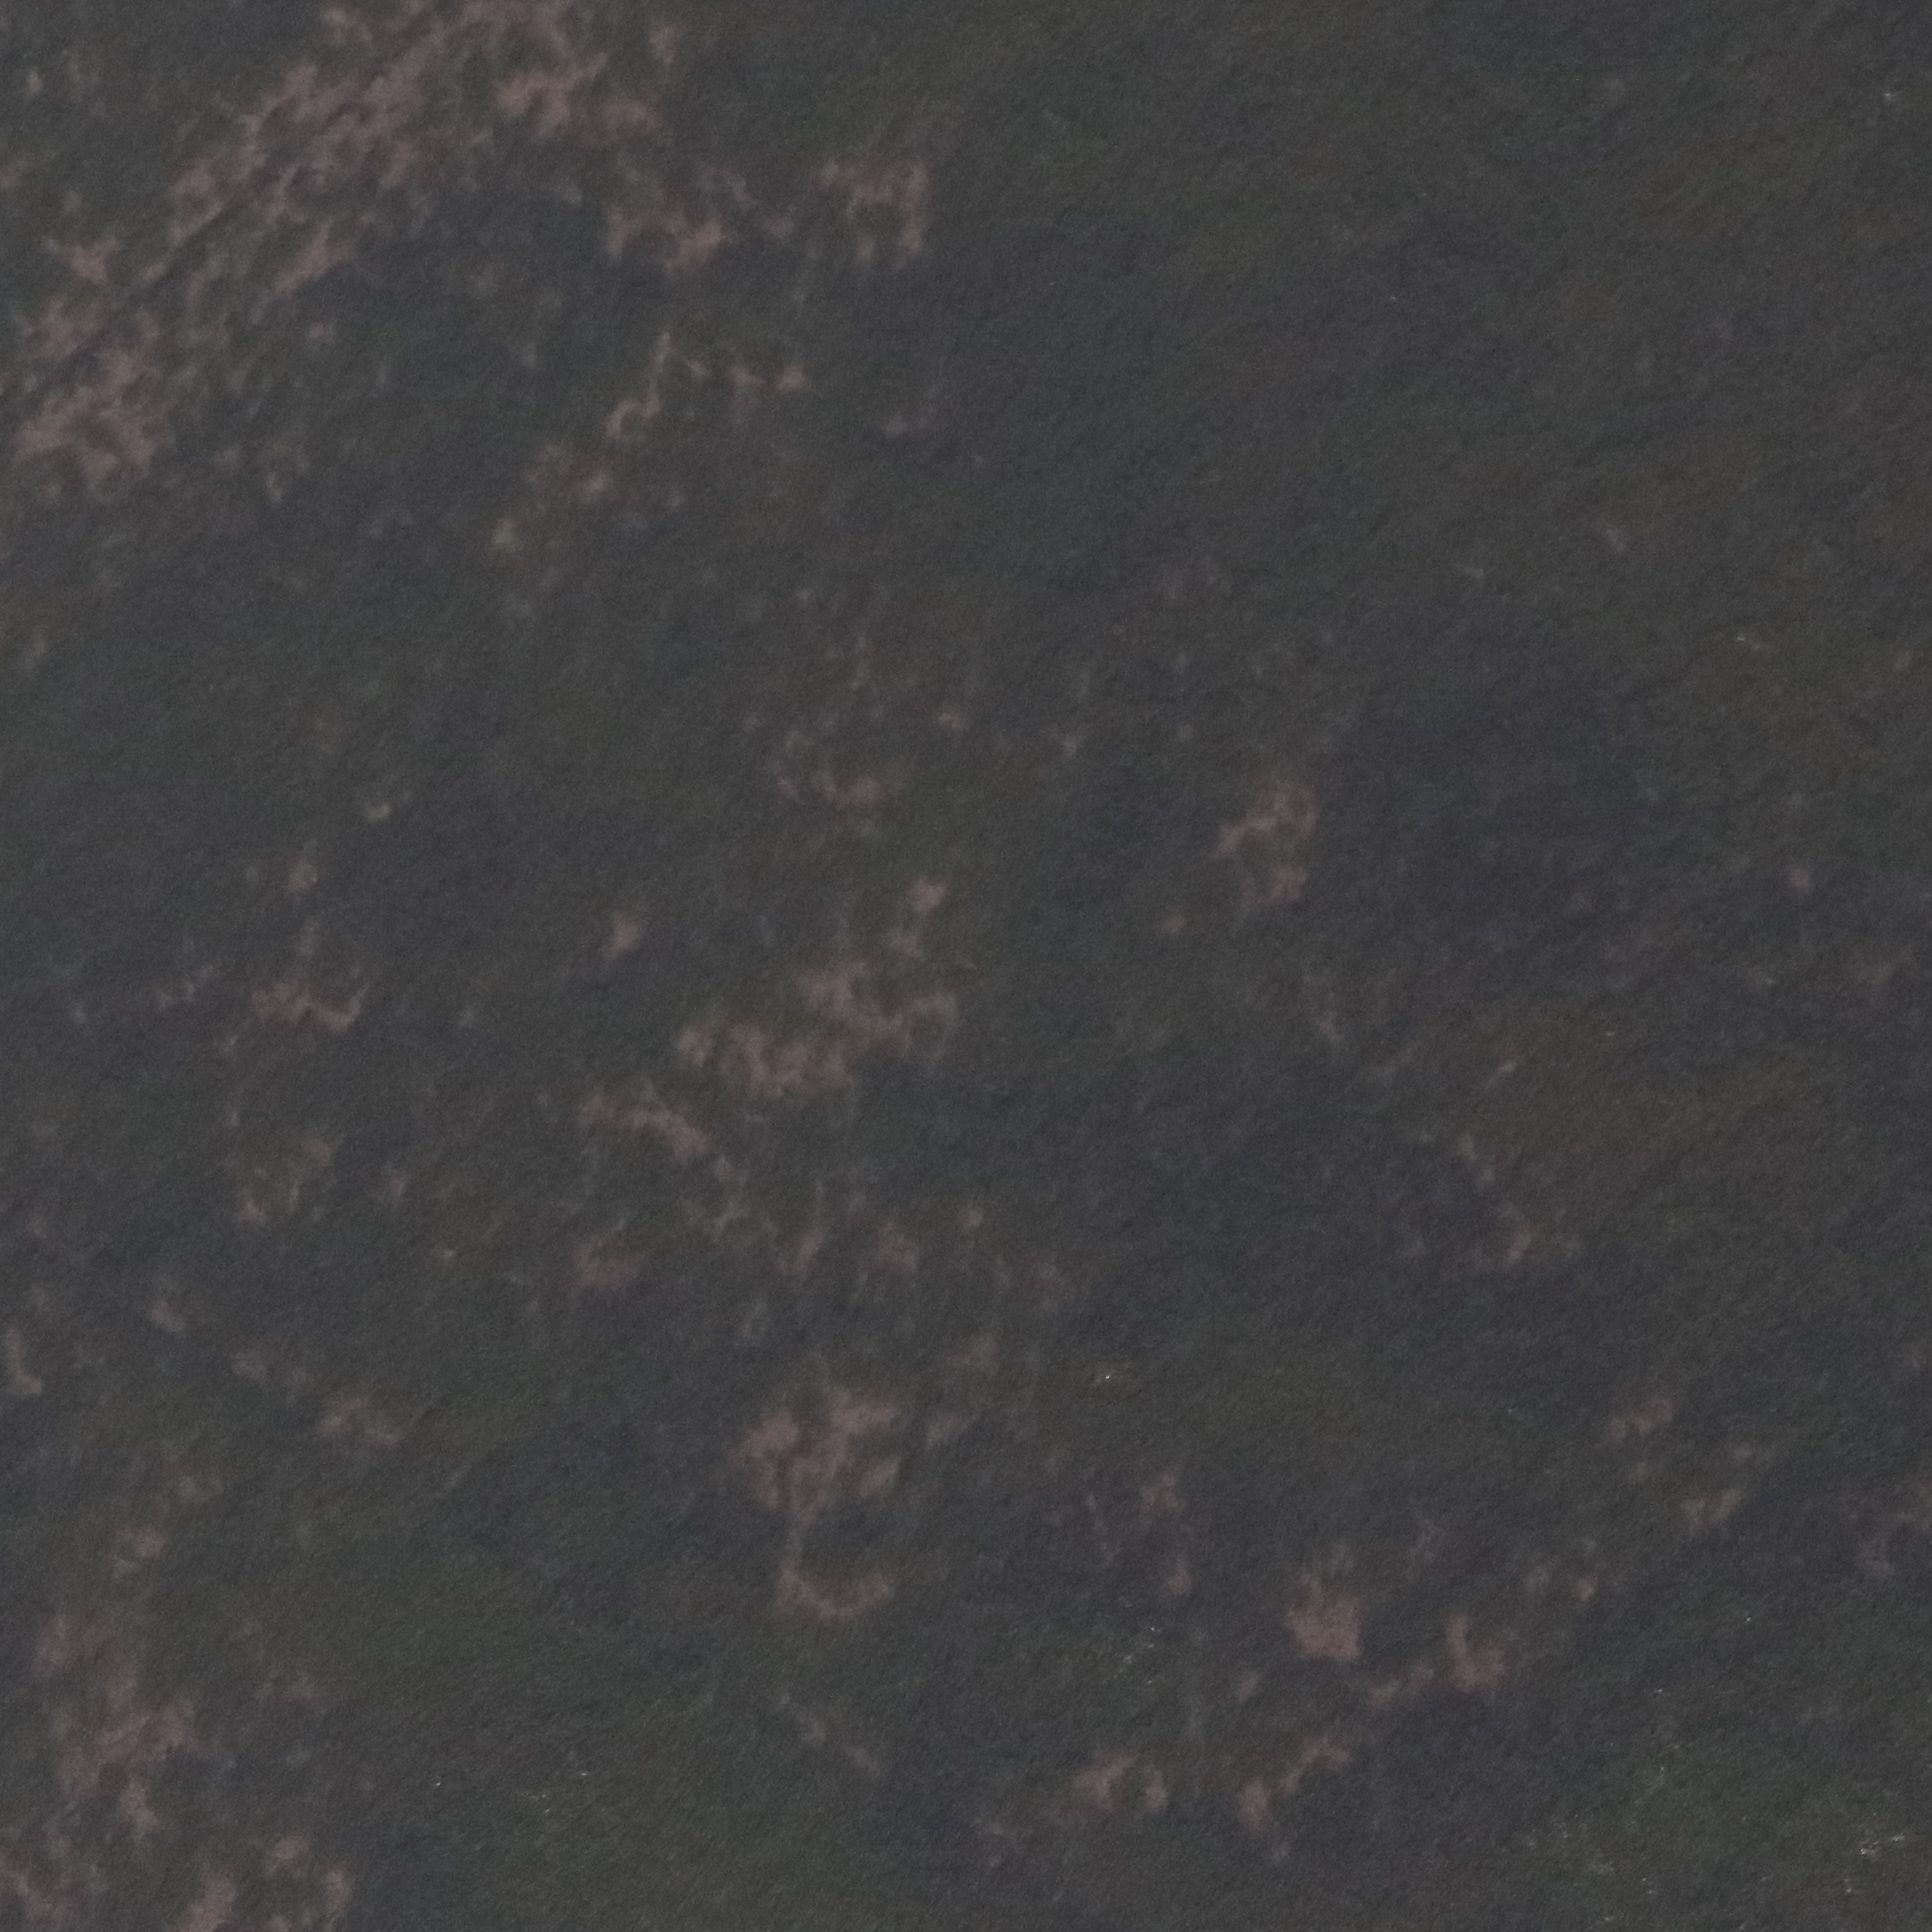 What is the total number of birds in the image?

0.